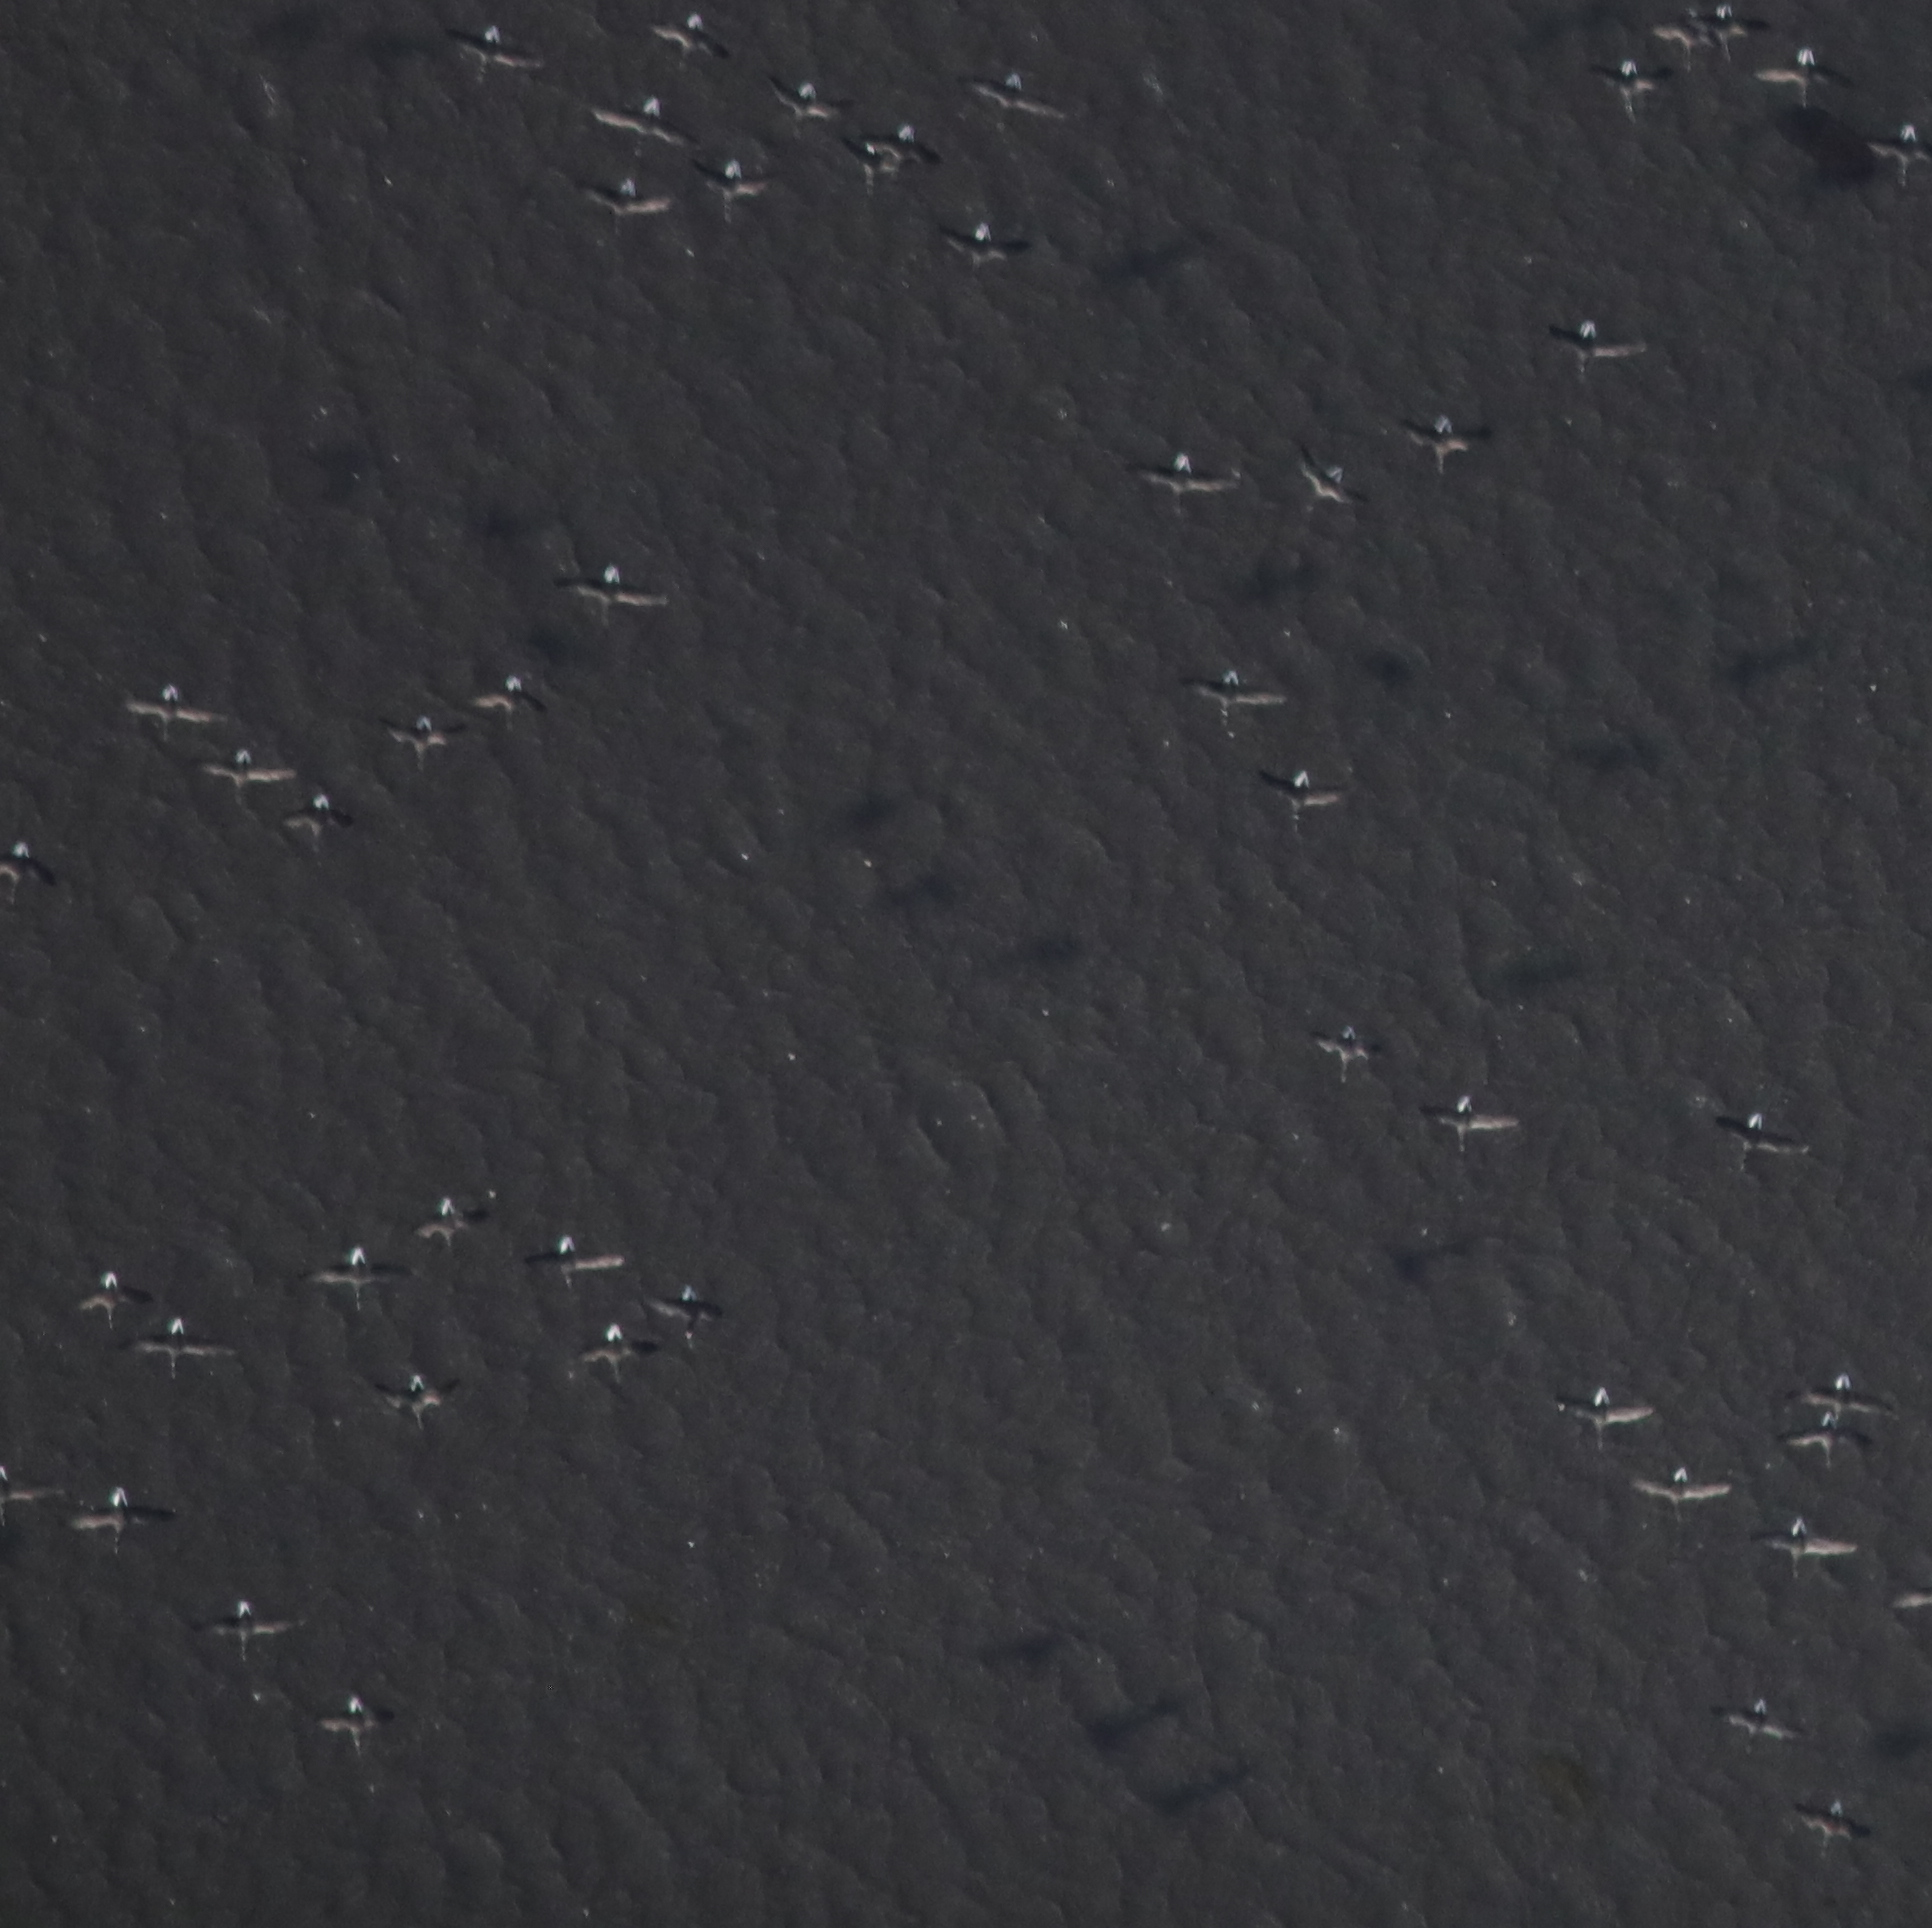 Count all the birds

50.